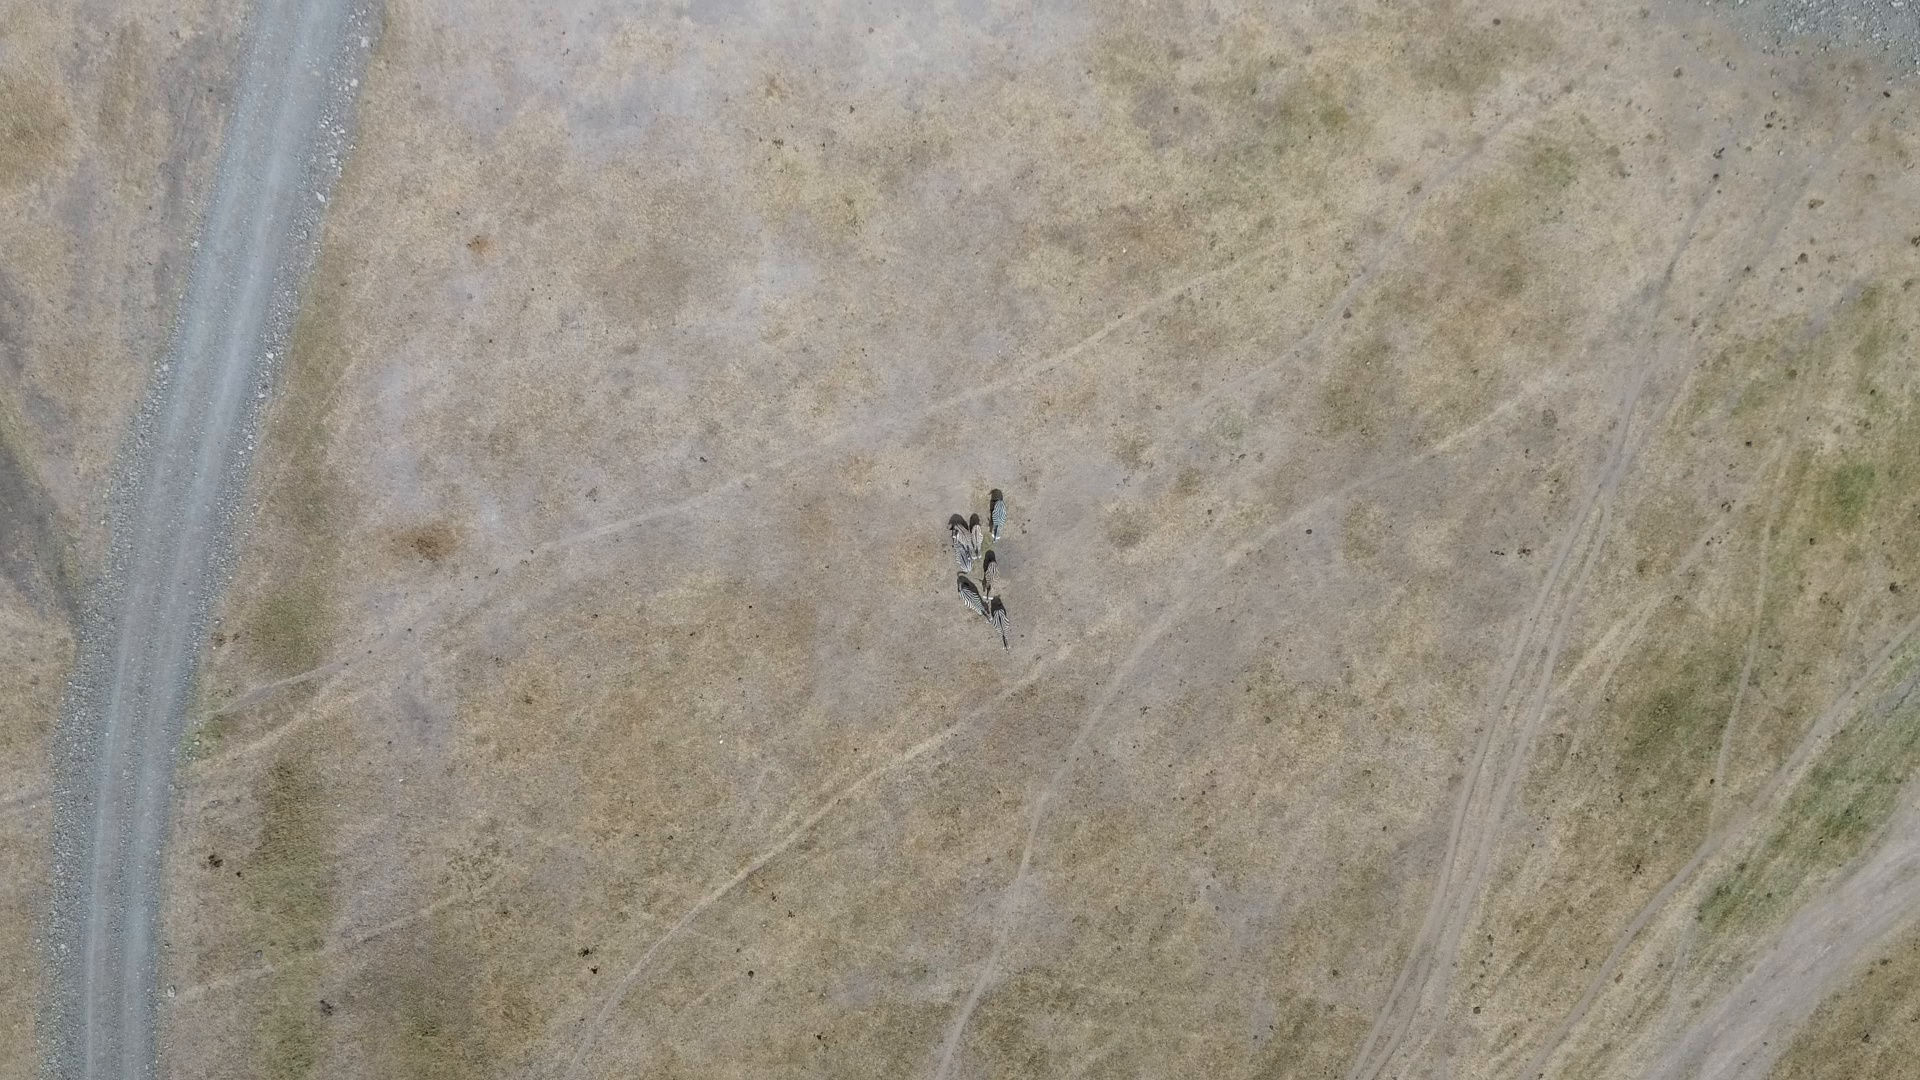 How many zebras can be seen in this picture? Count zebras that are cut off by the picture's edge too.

7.